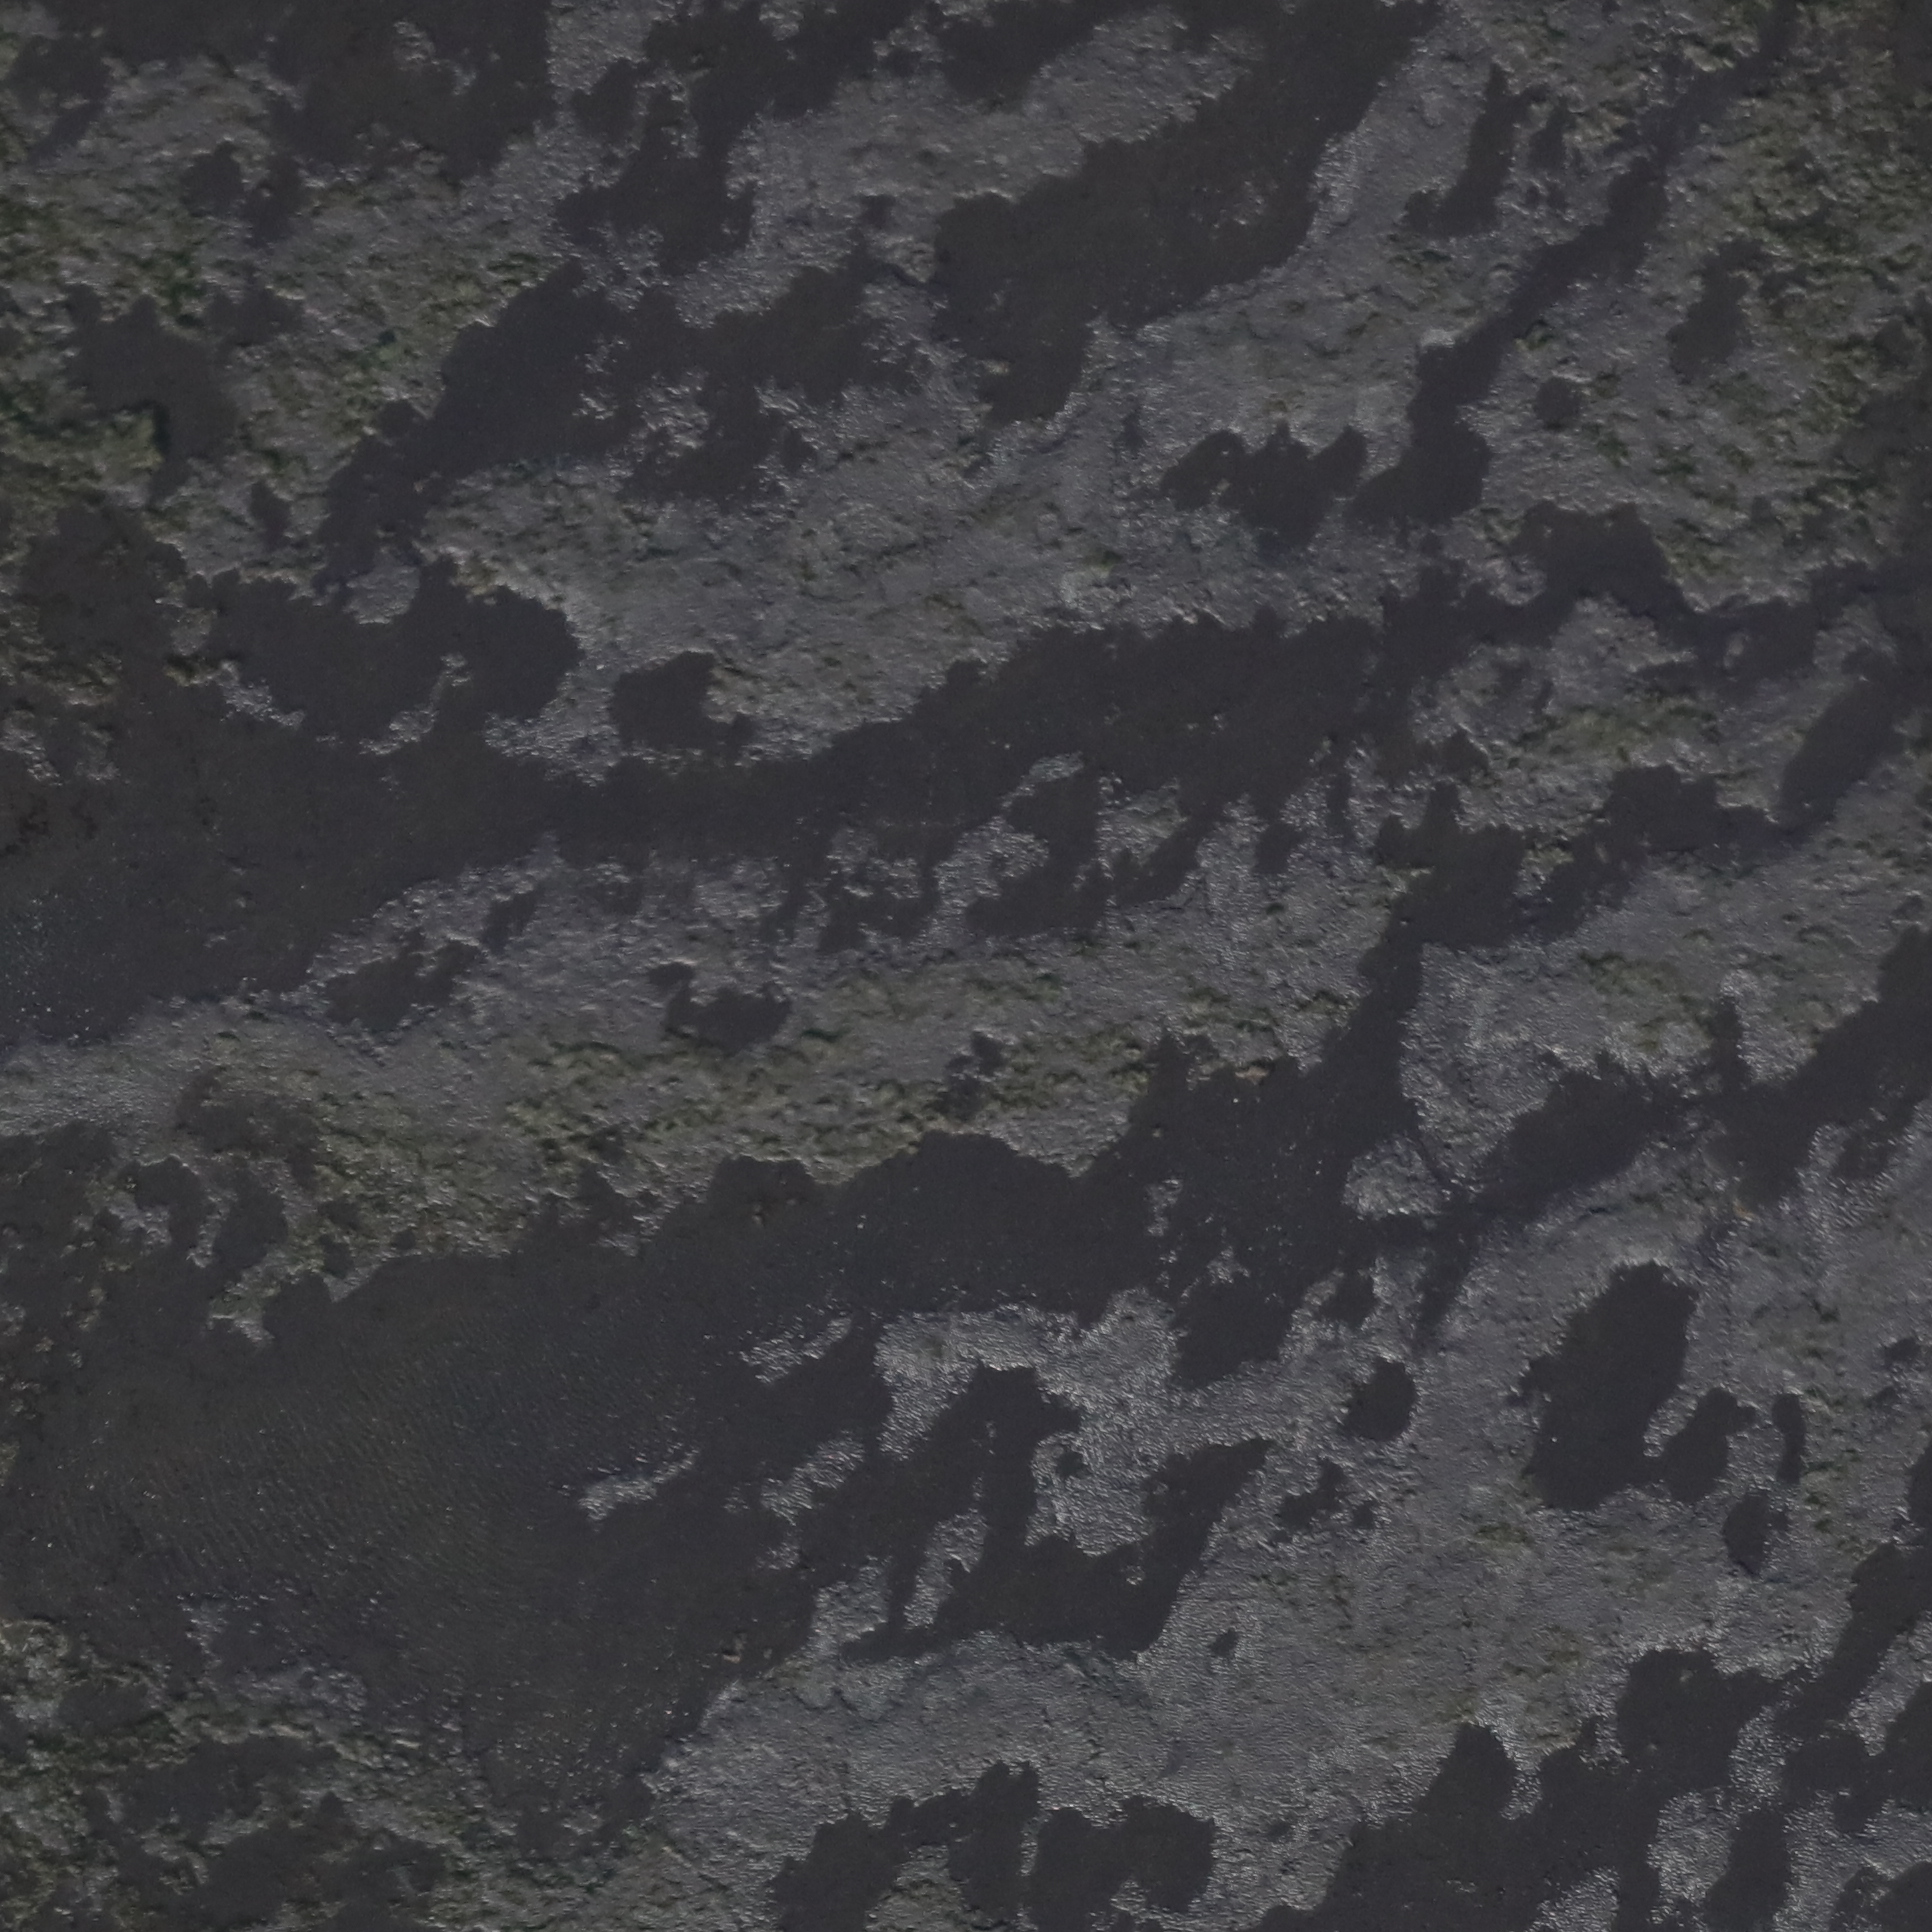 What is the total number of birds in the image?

0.